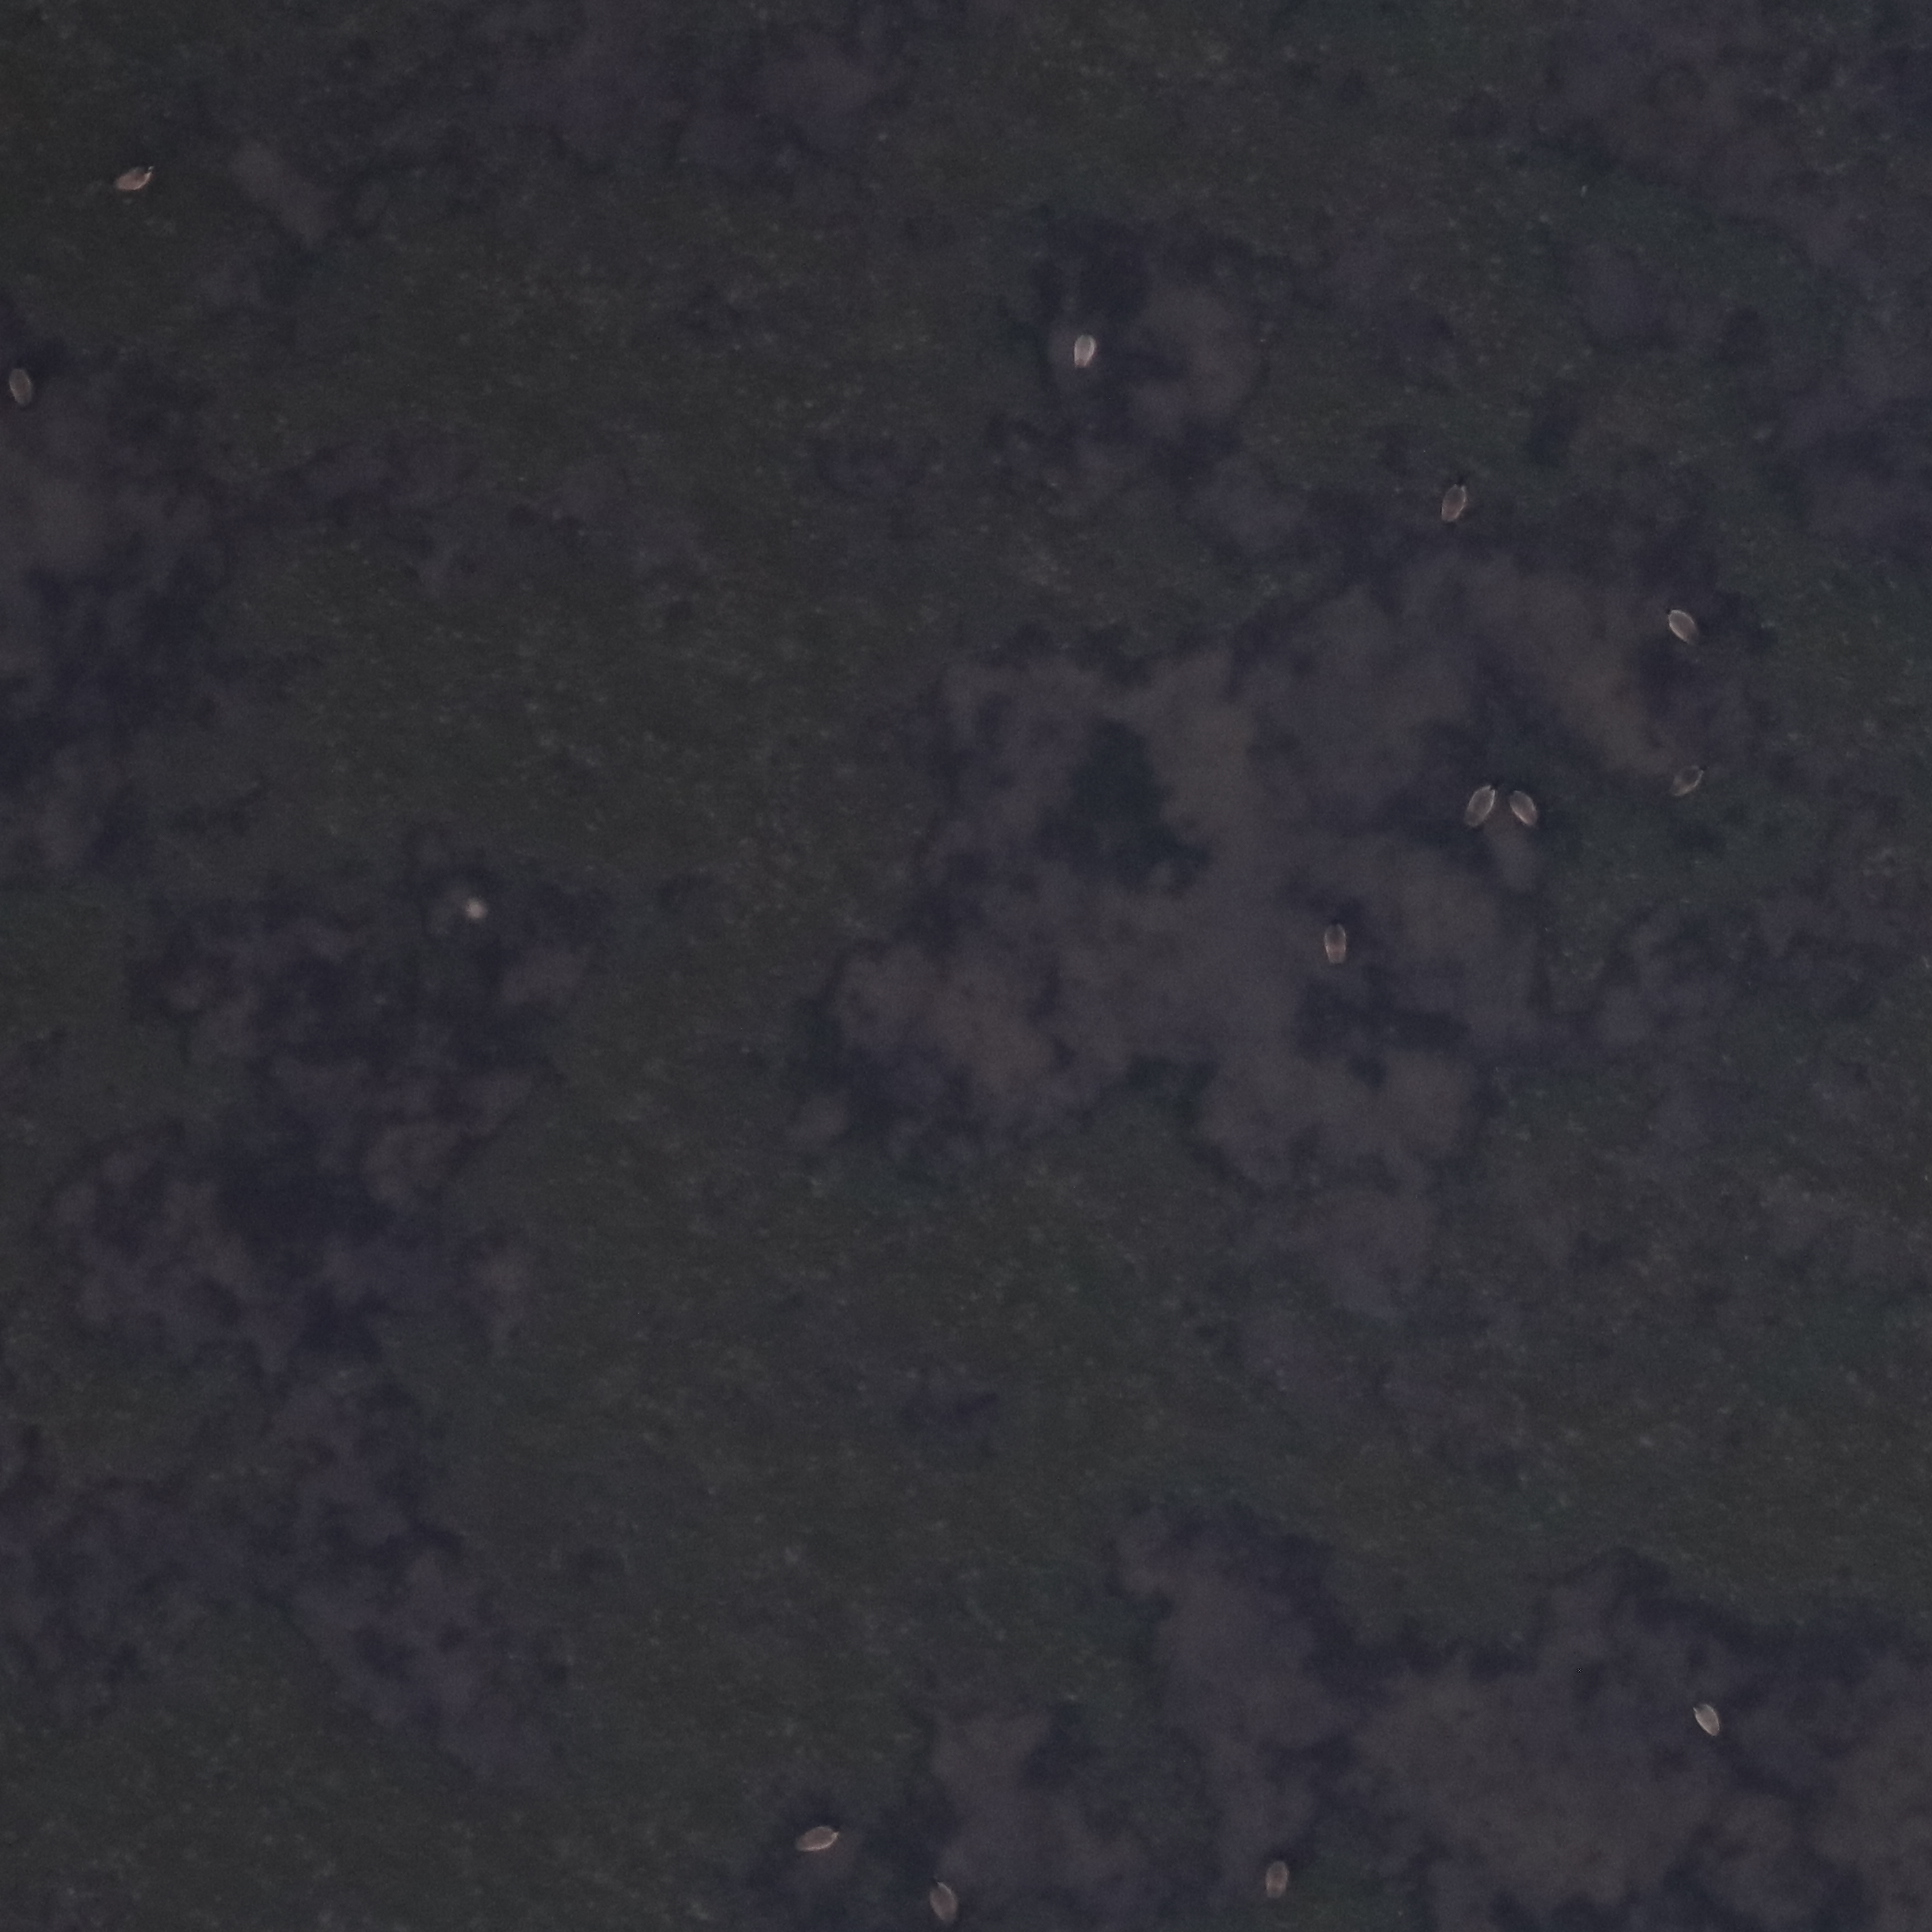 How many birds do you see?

13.